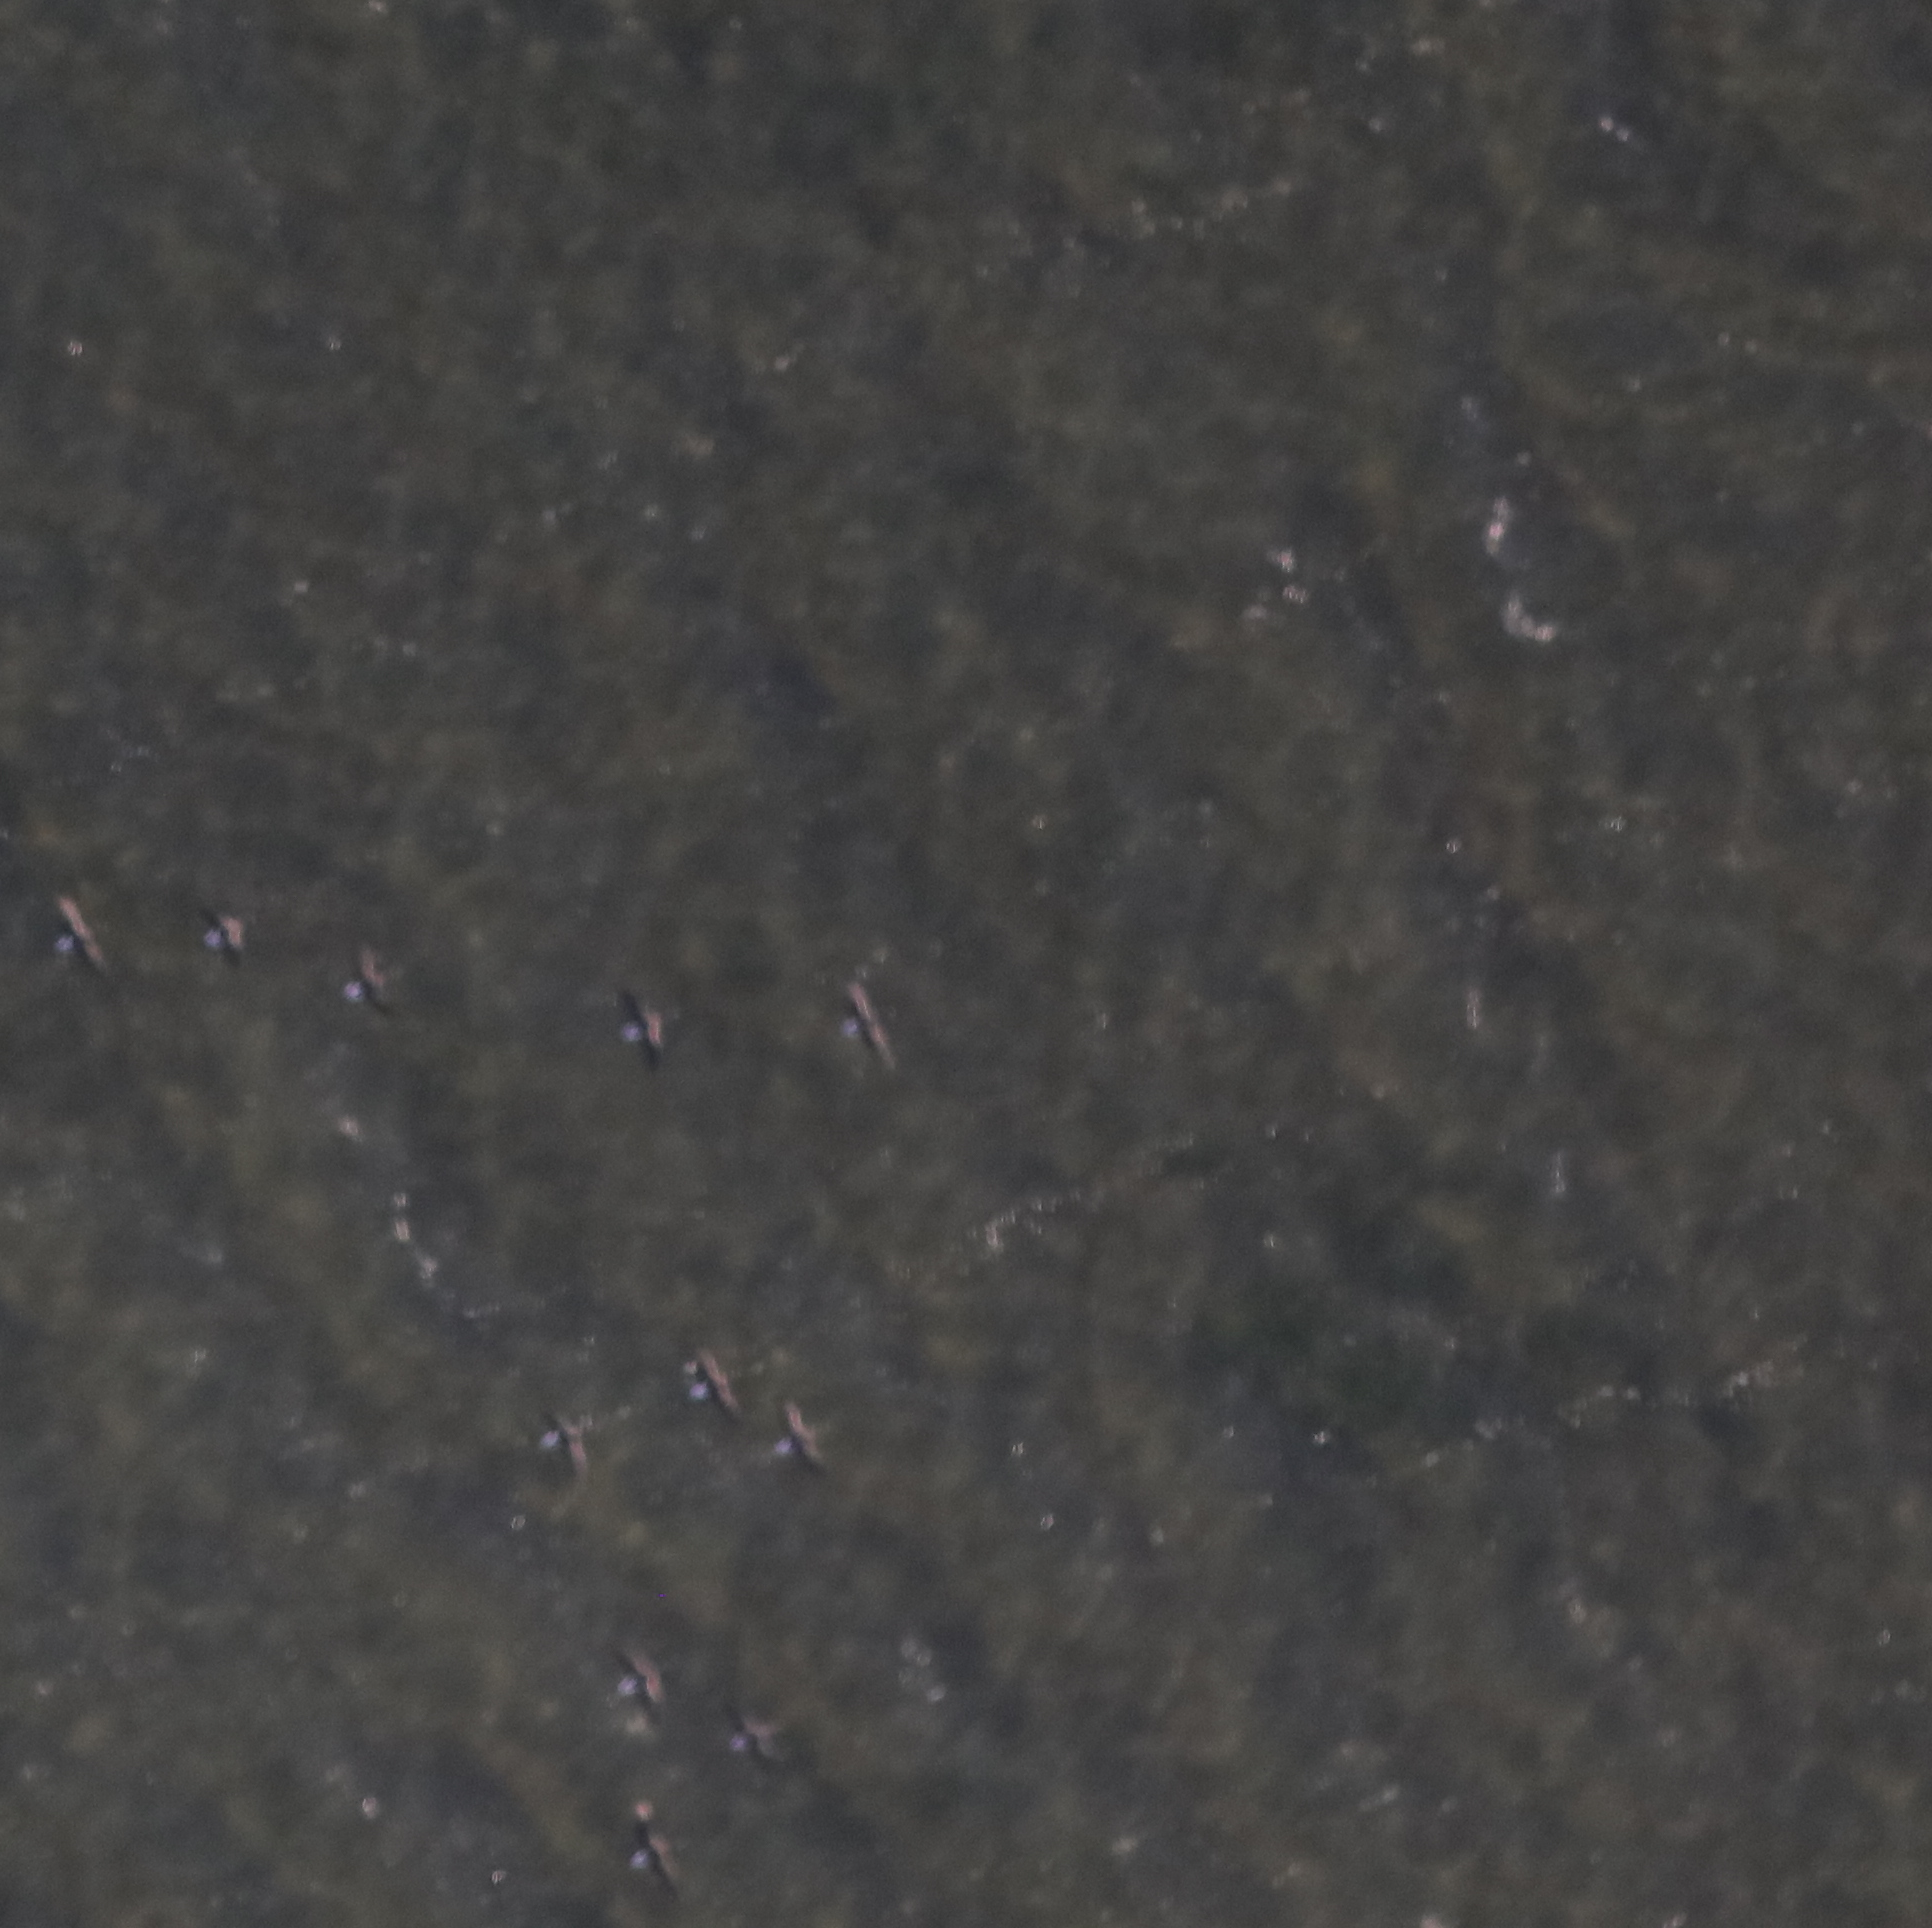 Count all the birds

11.